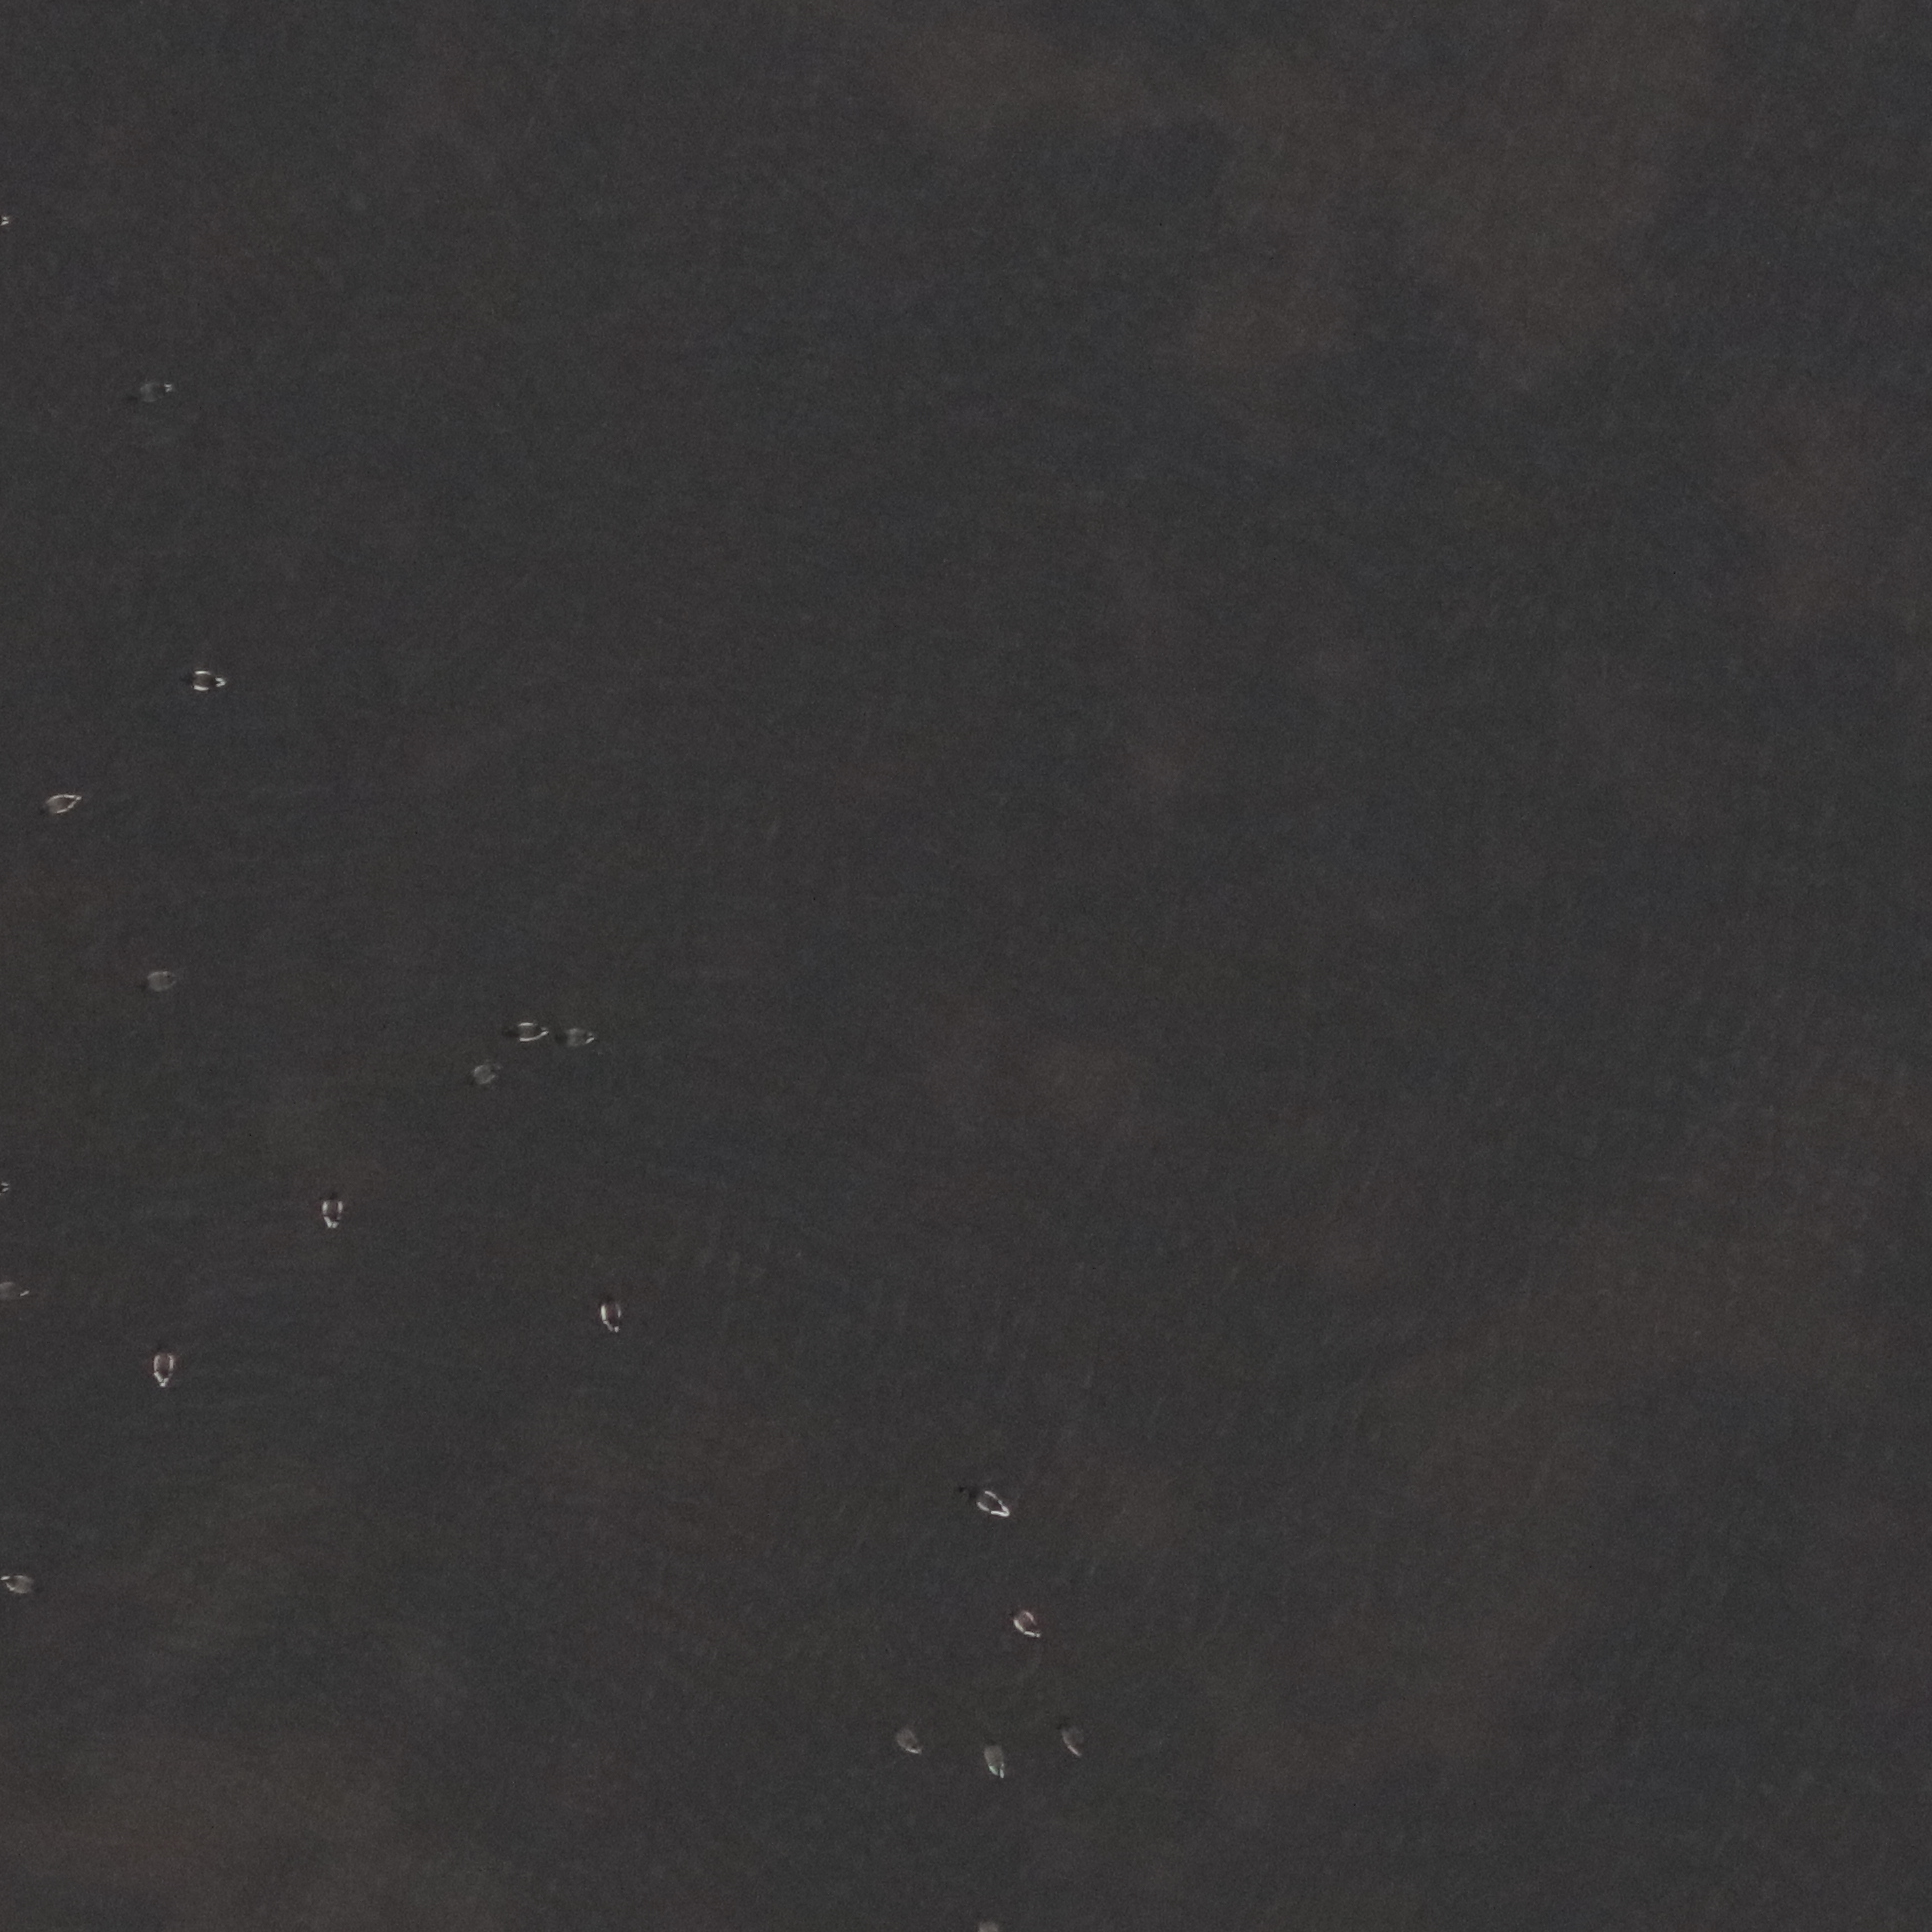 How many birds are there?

17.